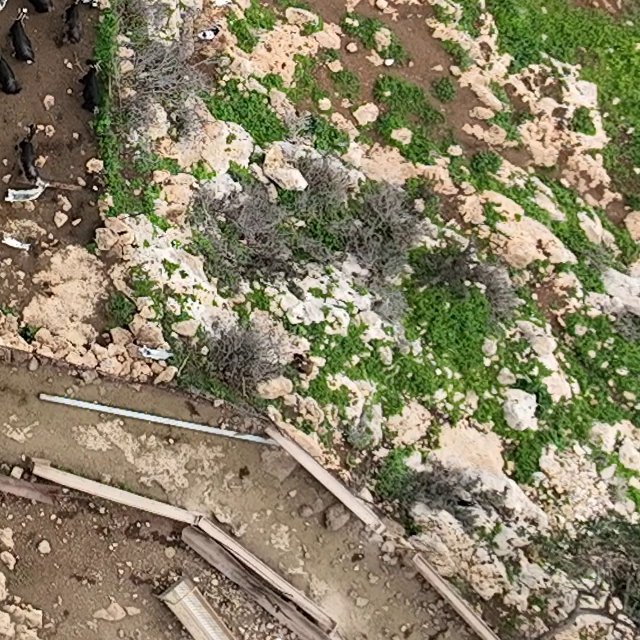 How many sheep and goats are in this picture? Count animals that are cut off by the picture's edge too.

10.